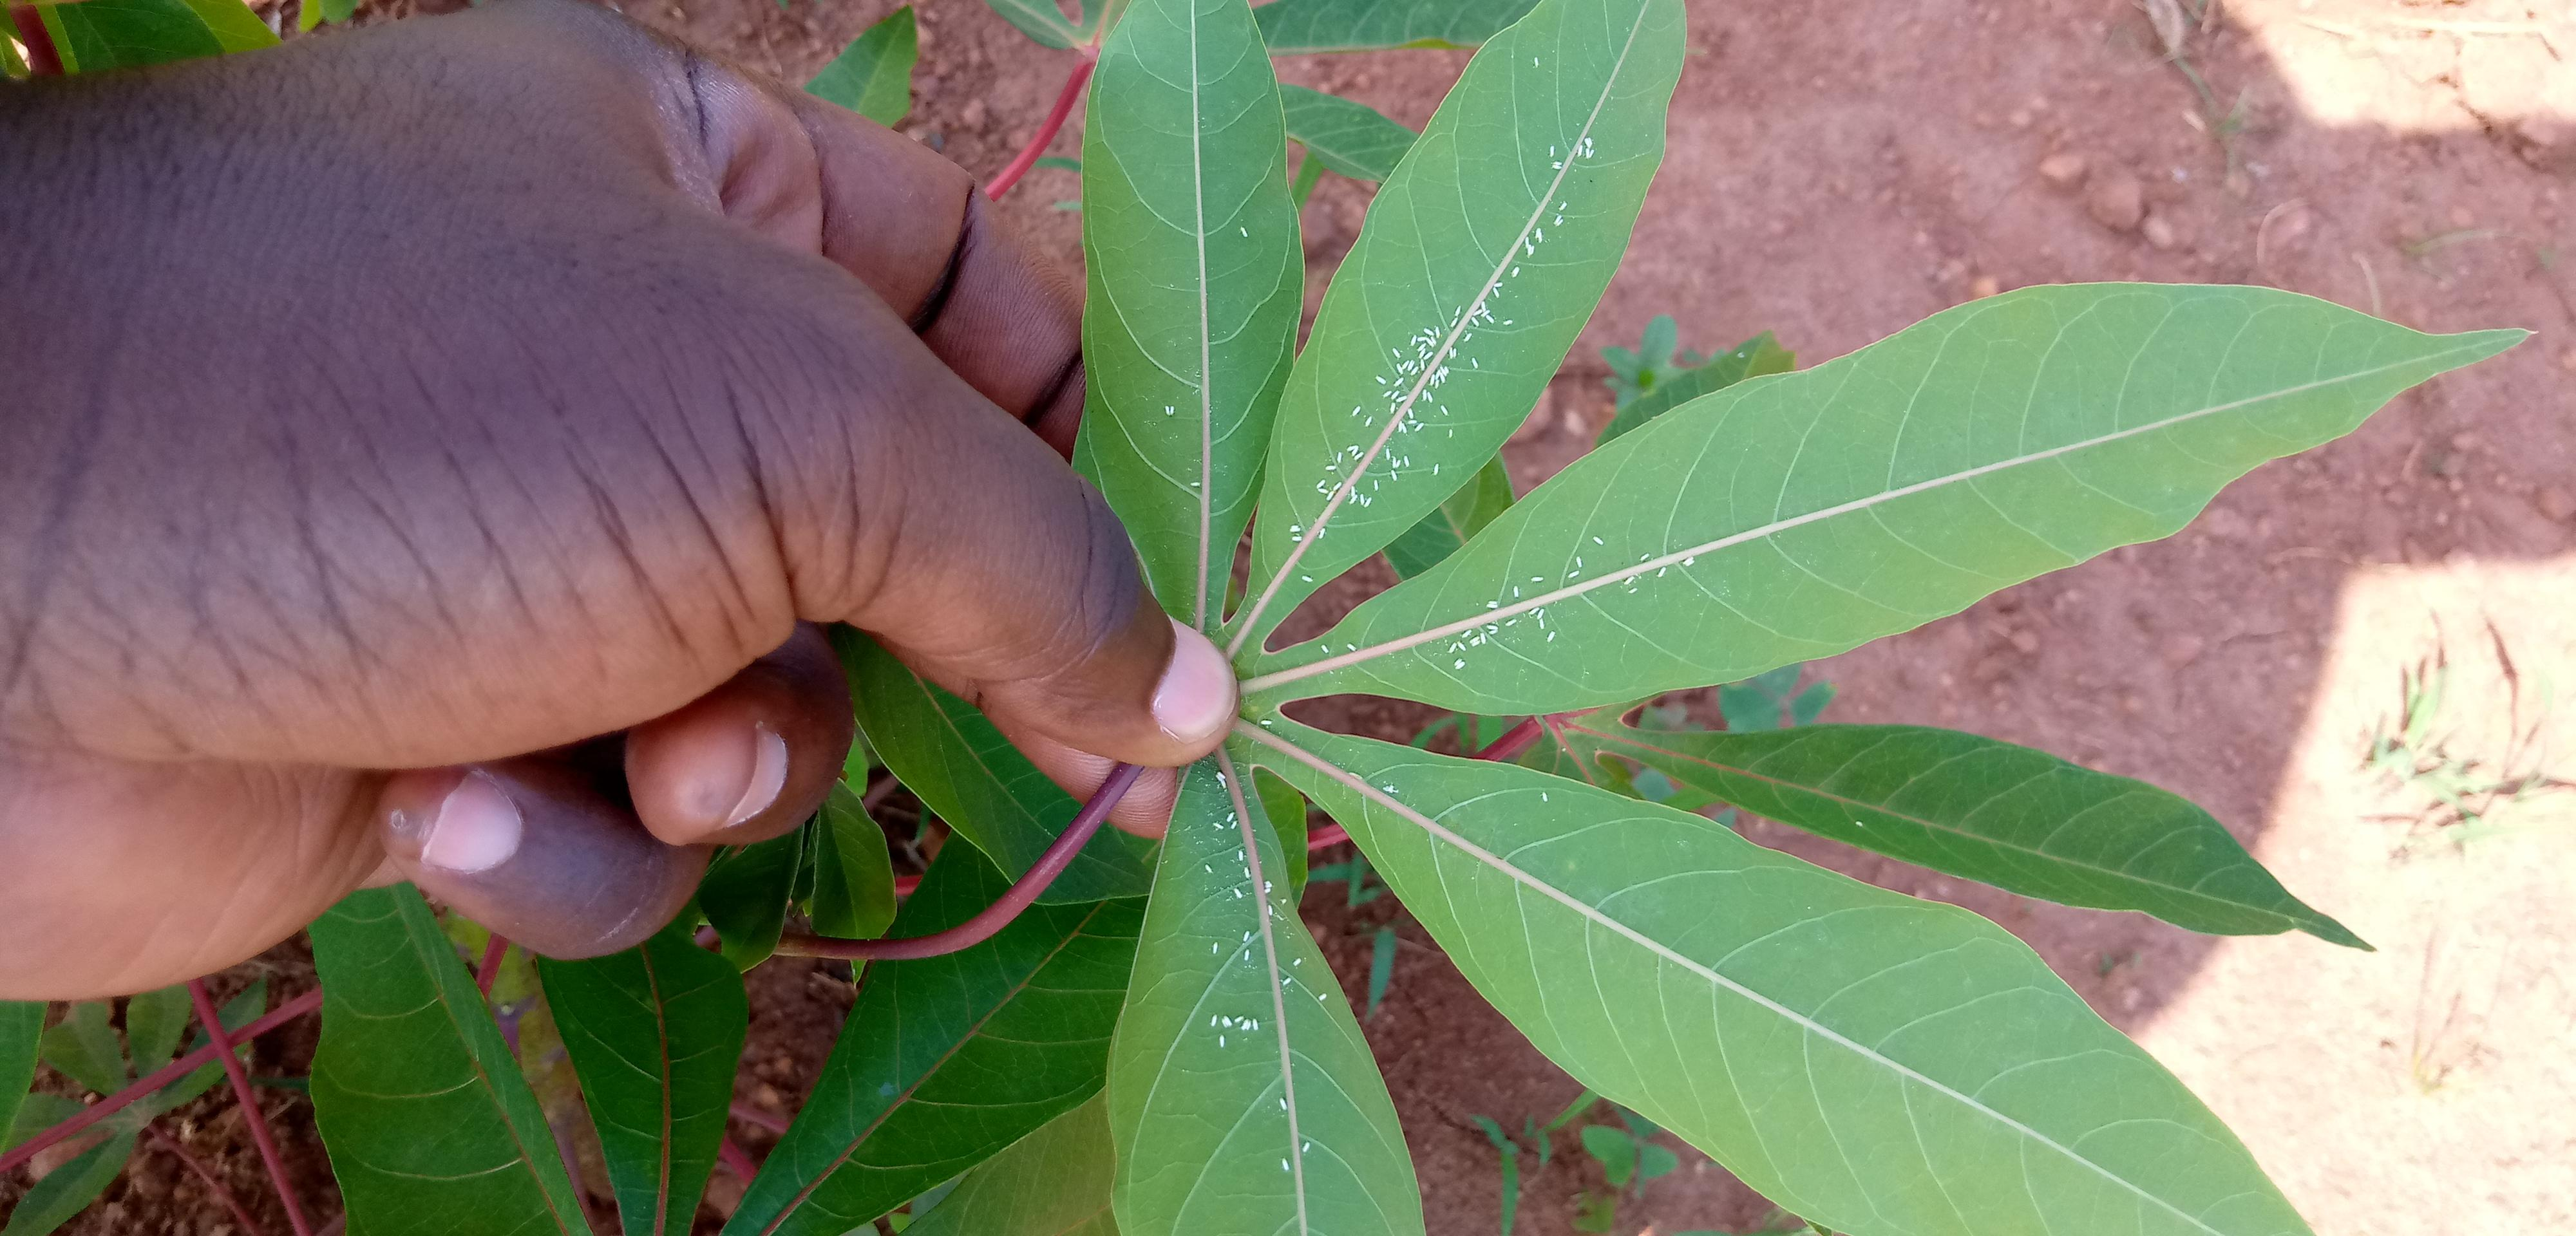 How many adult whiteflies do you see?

162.